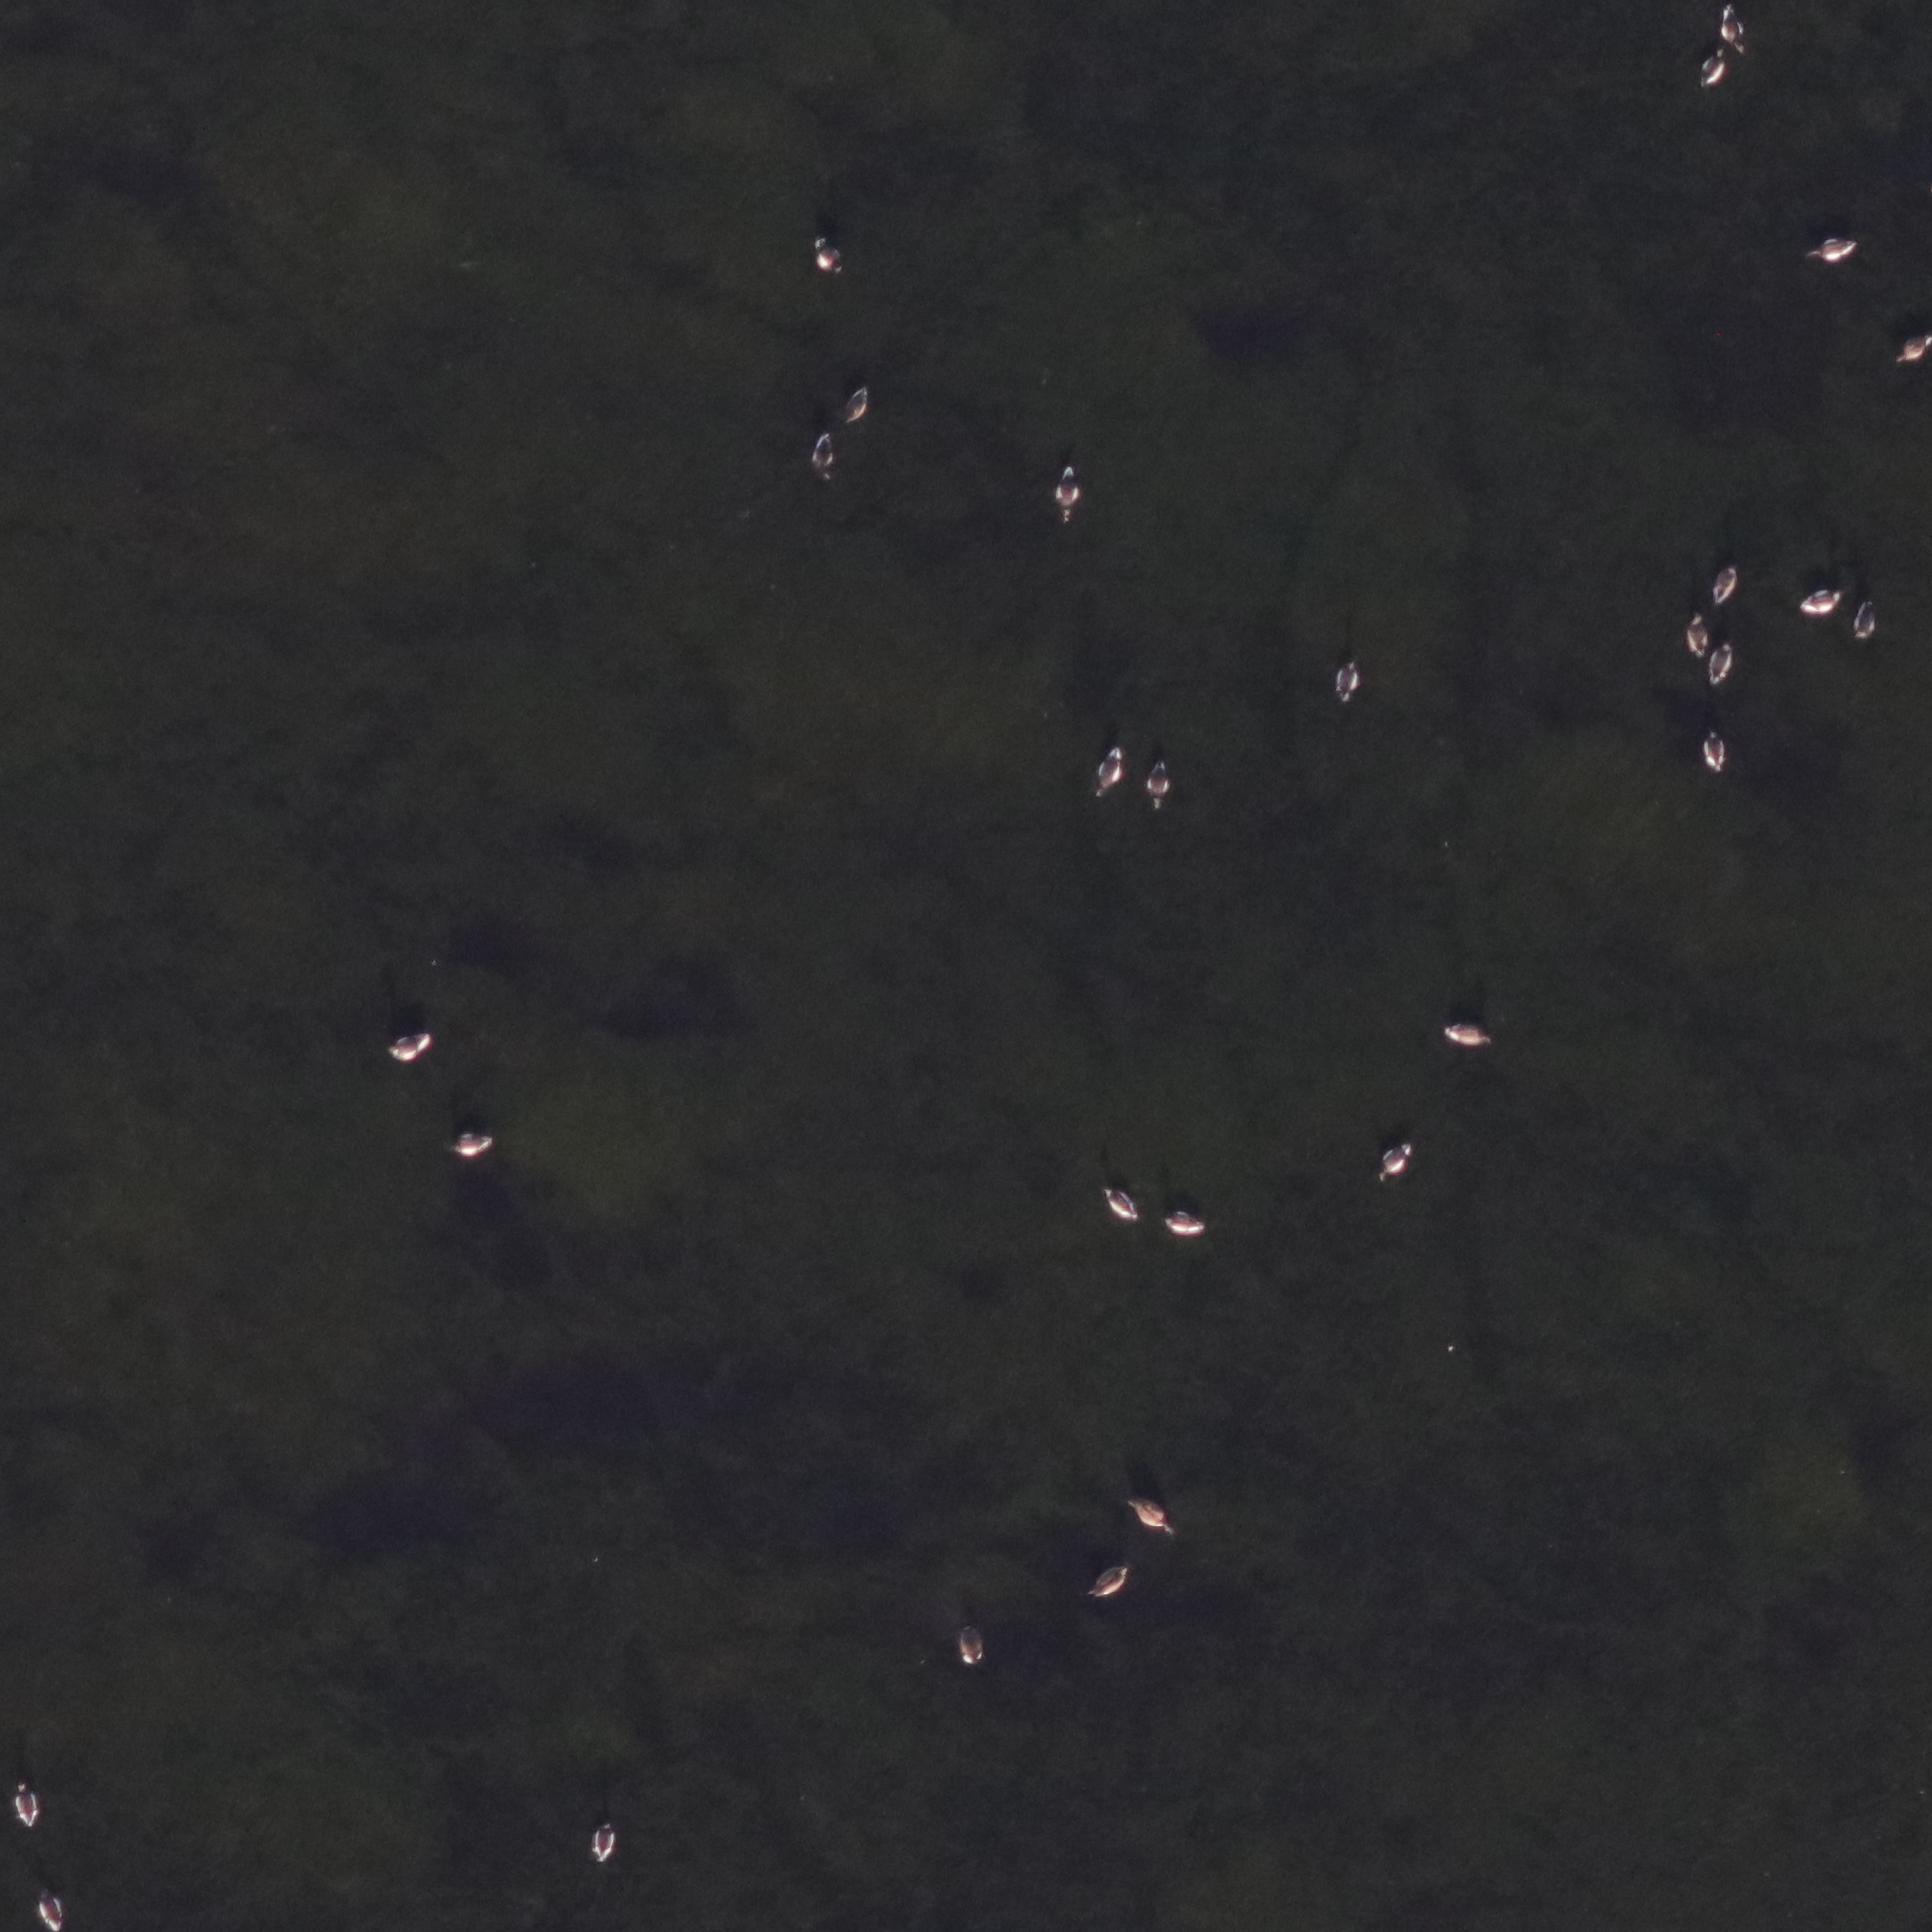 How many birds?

29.